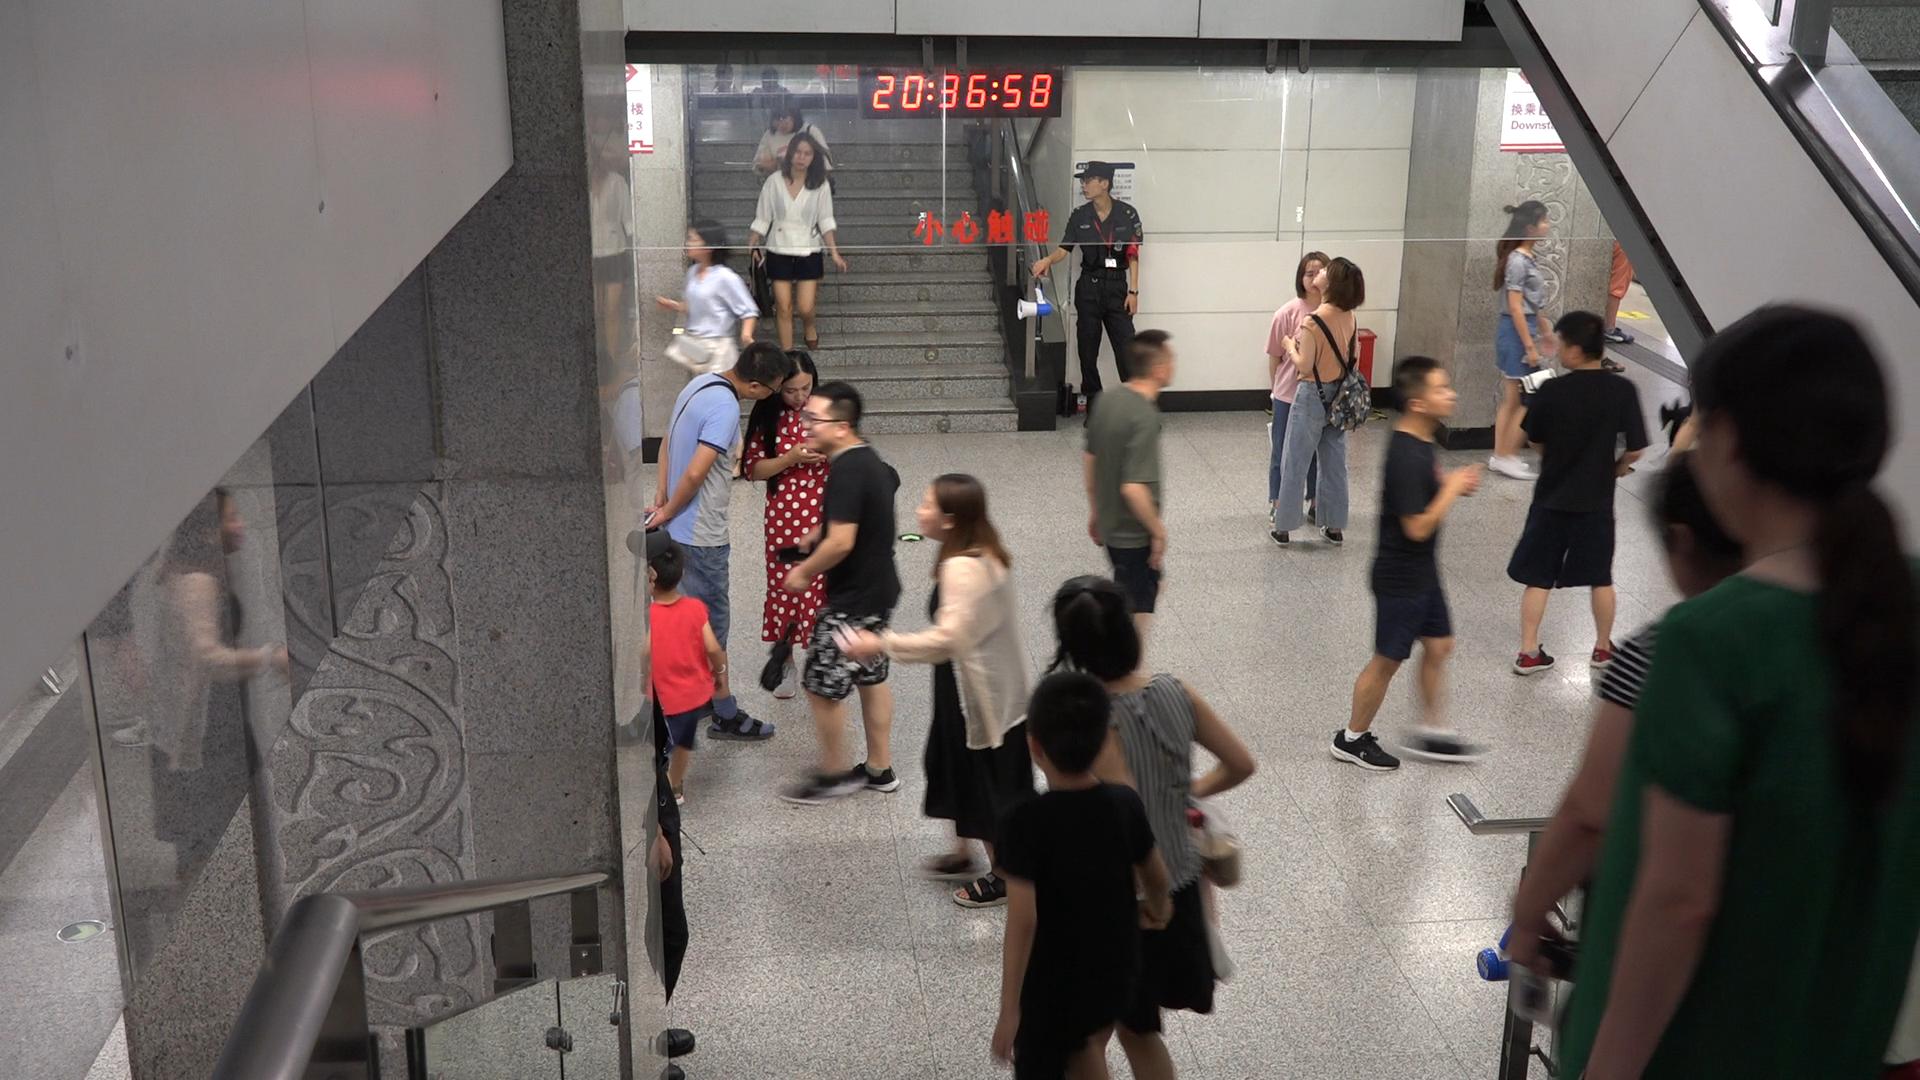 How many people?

18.